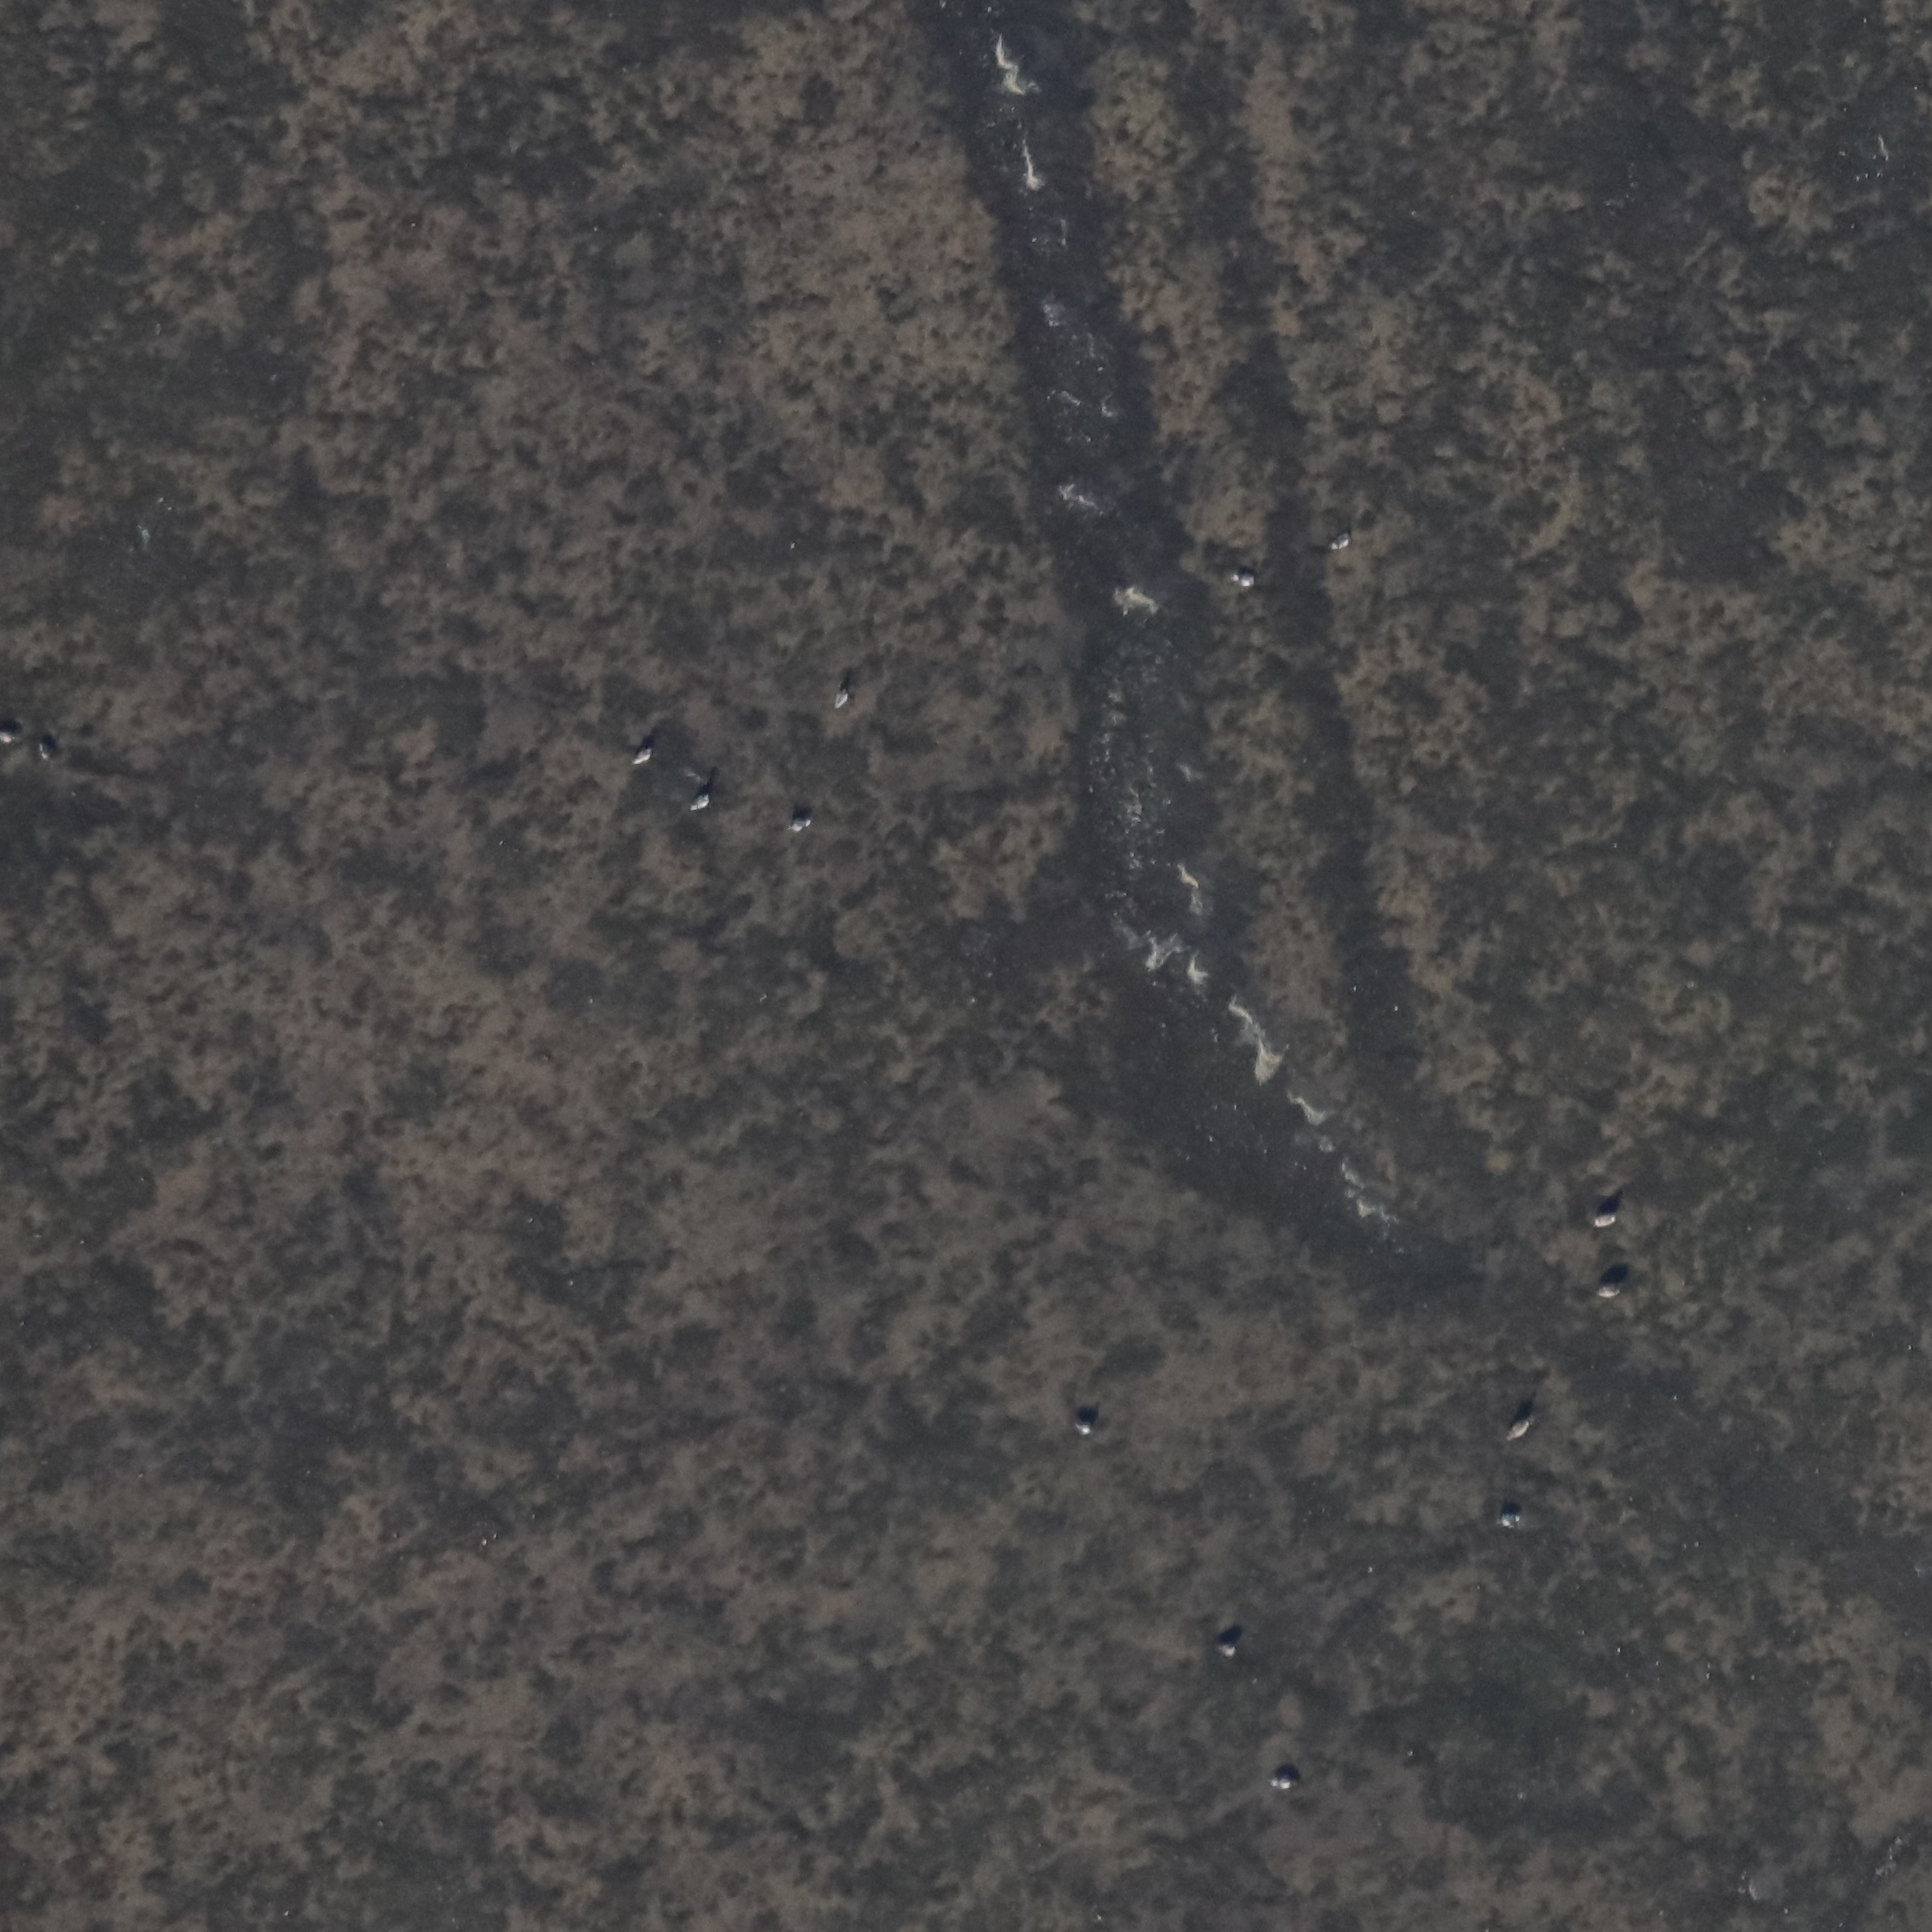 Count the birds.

15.